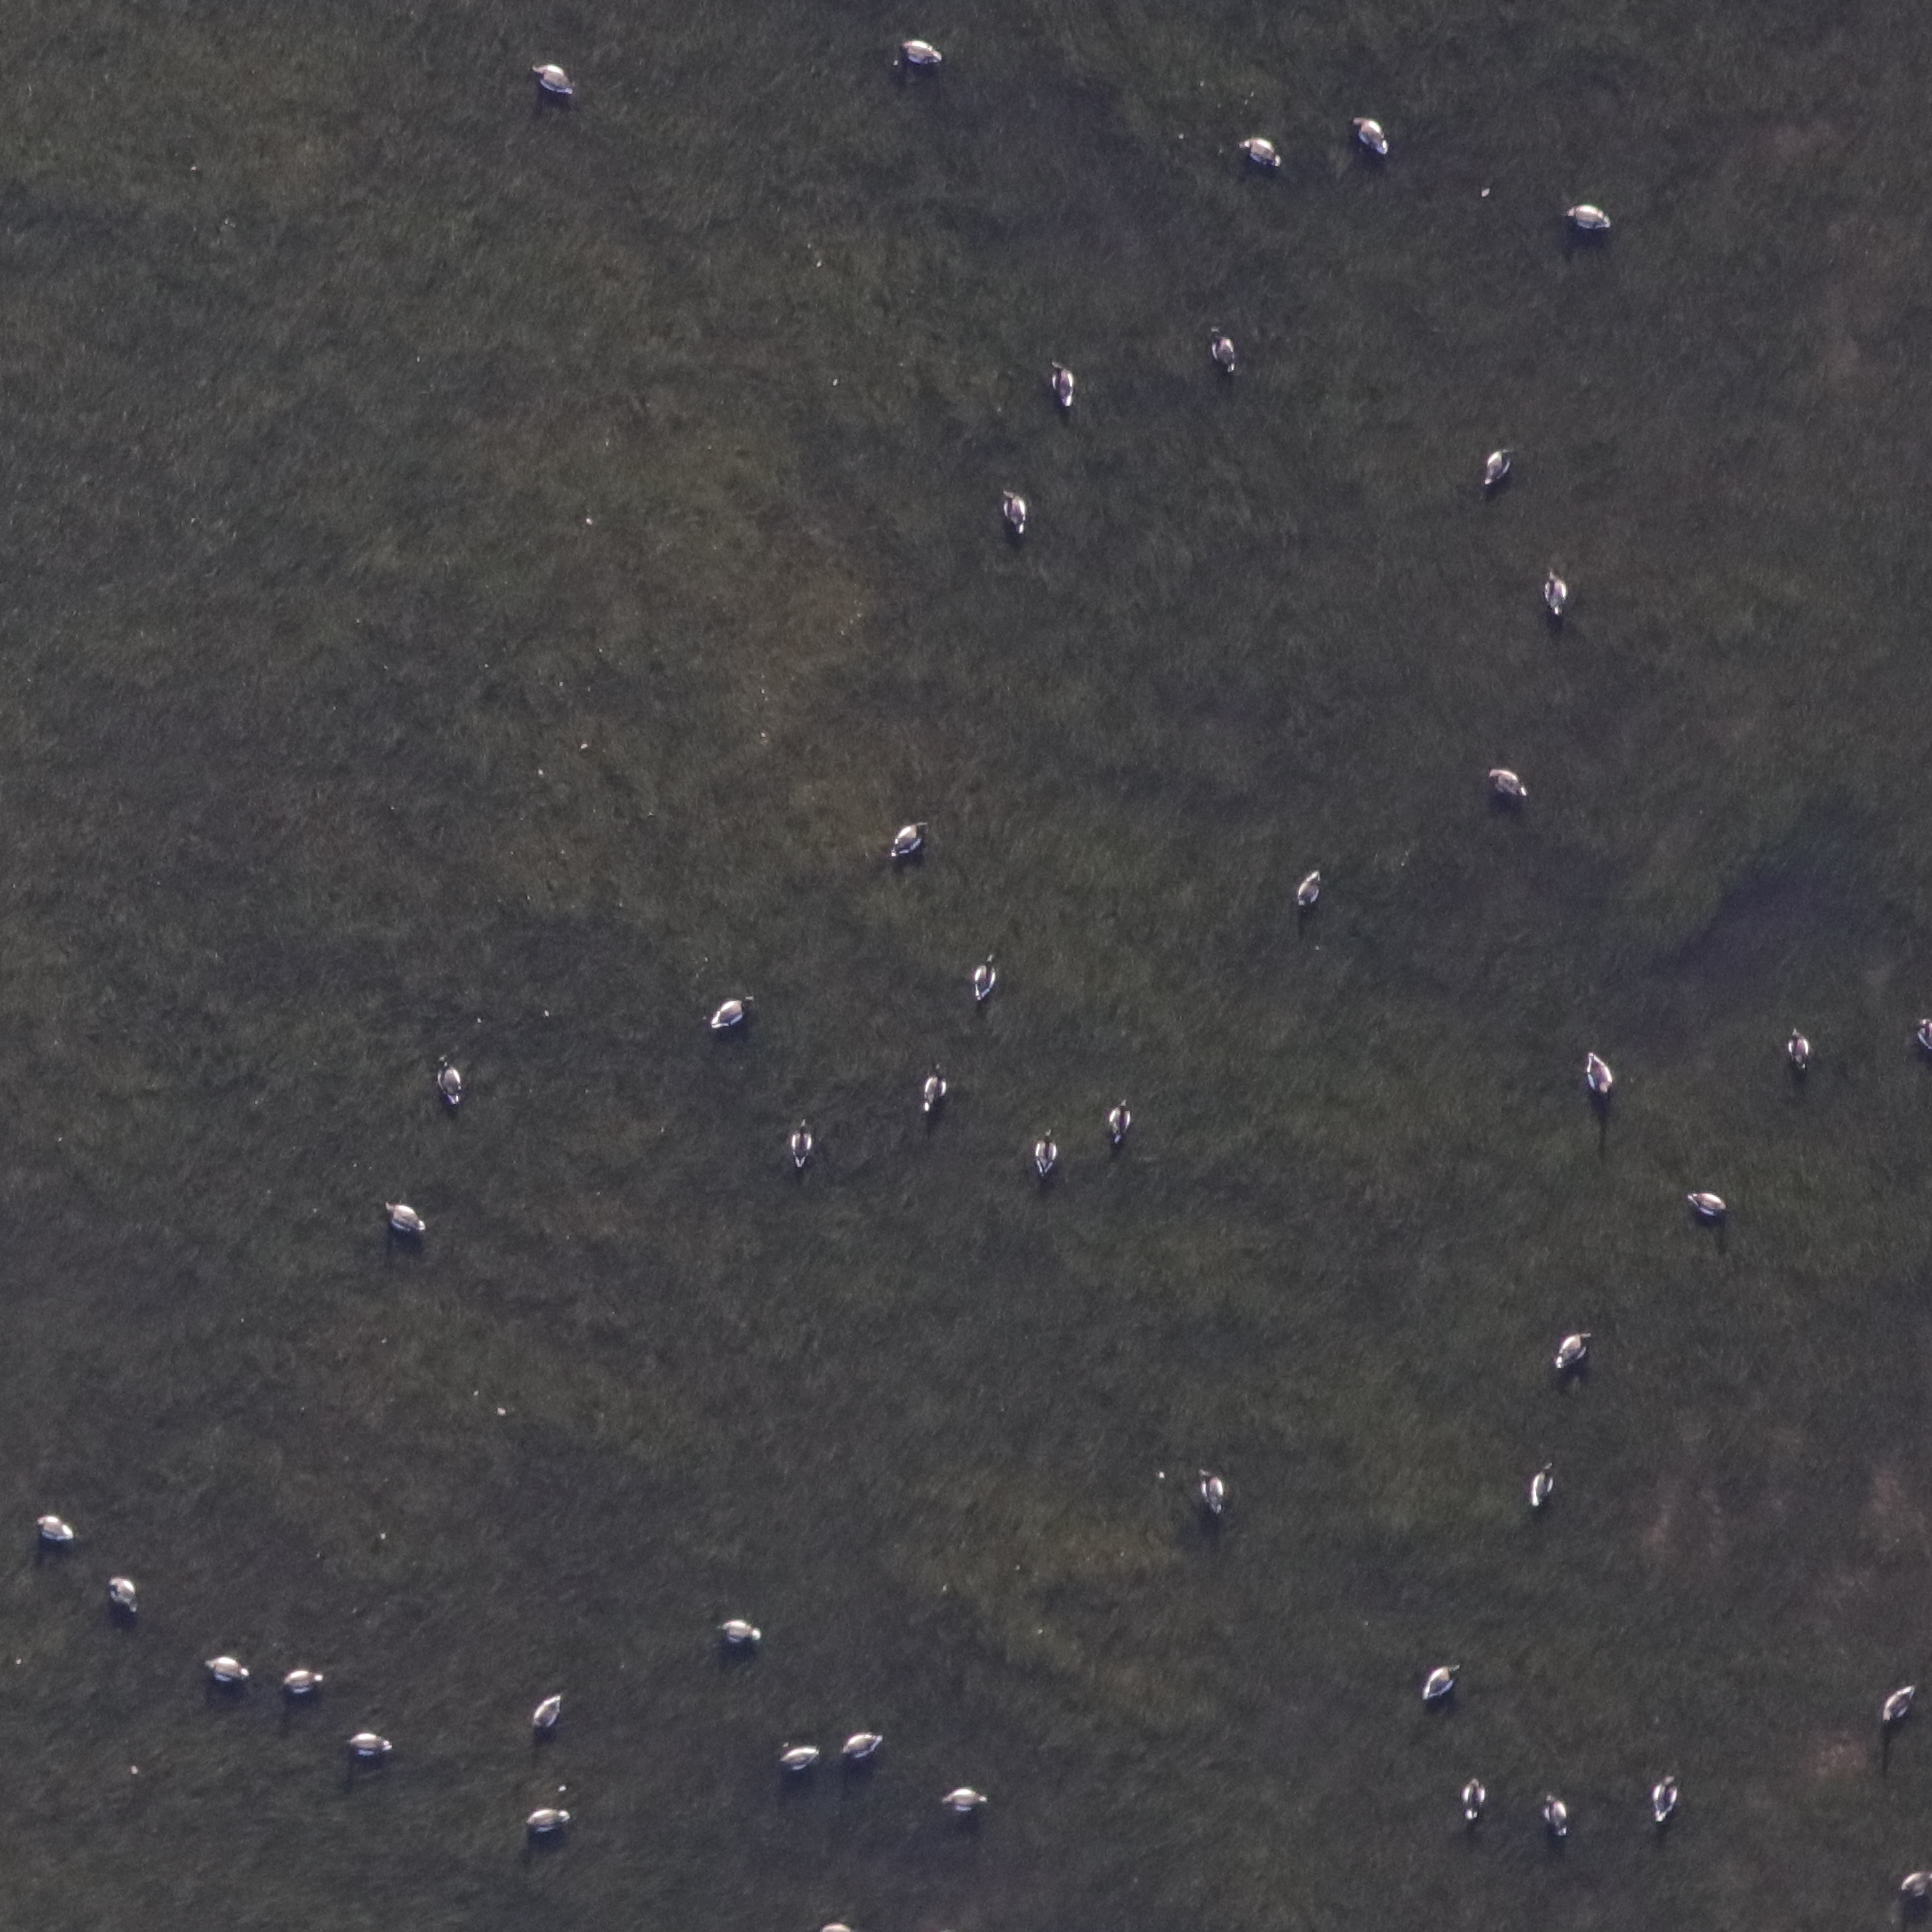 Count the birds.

44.